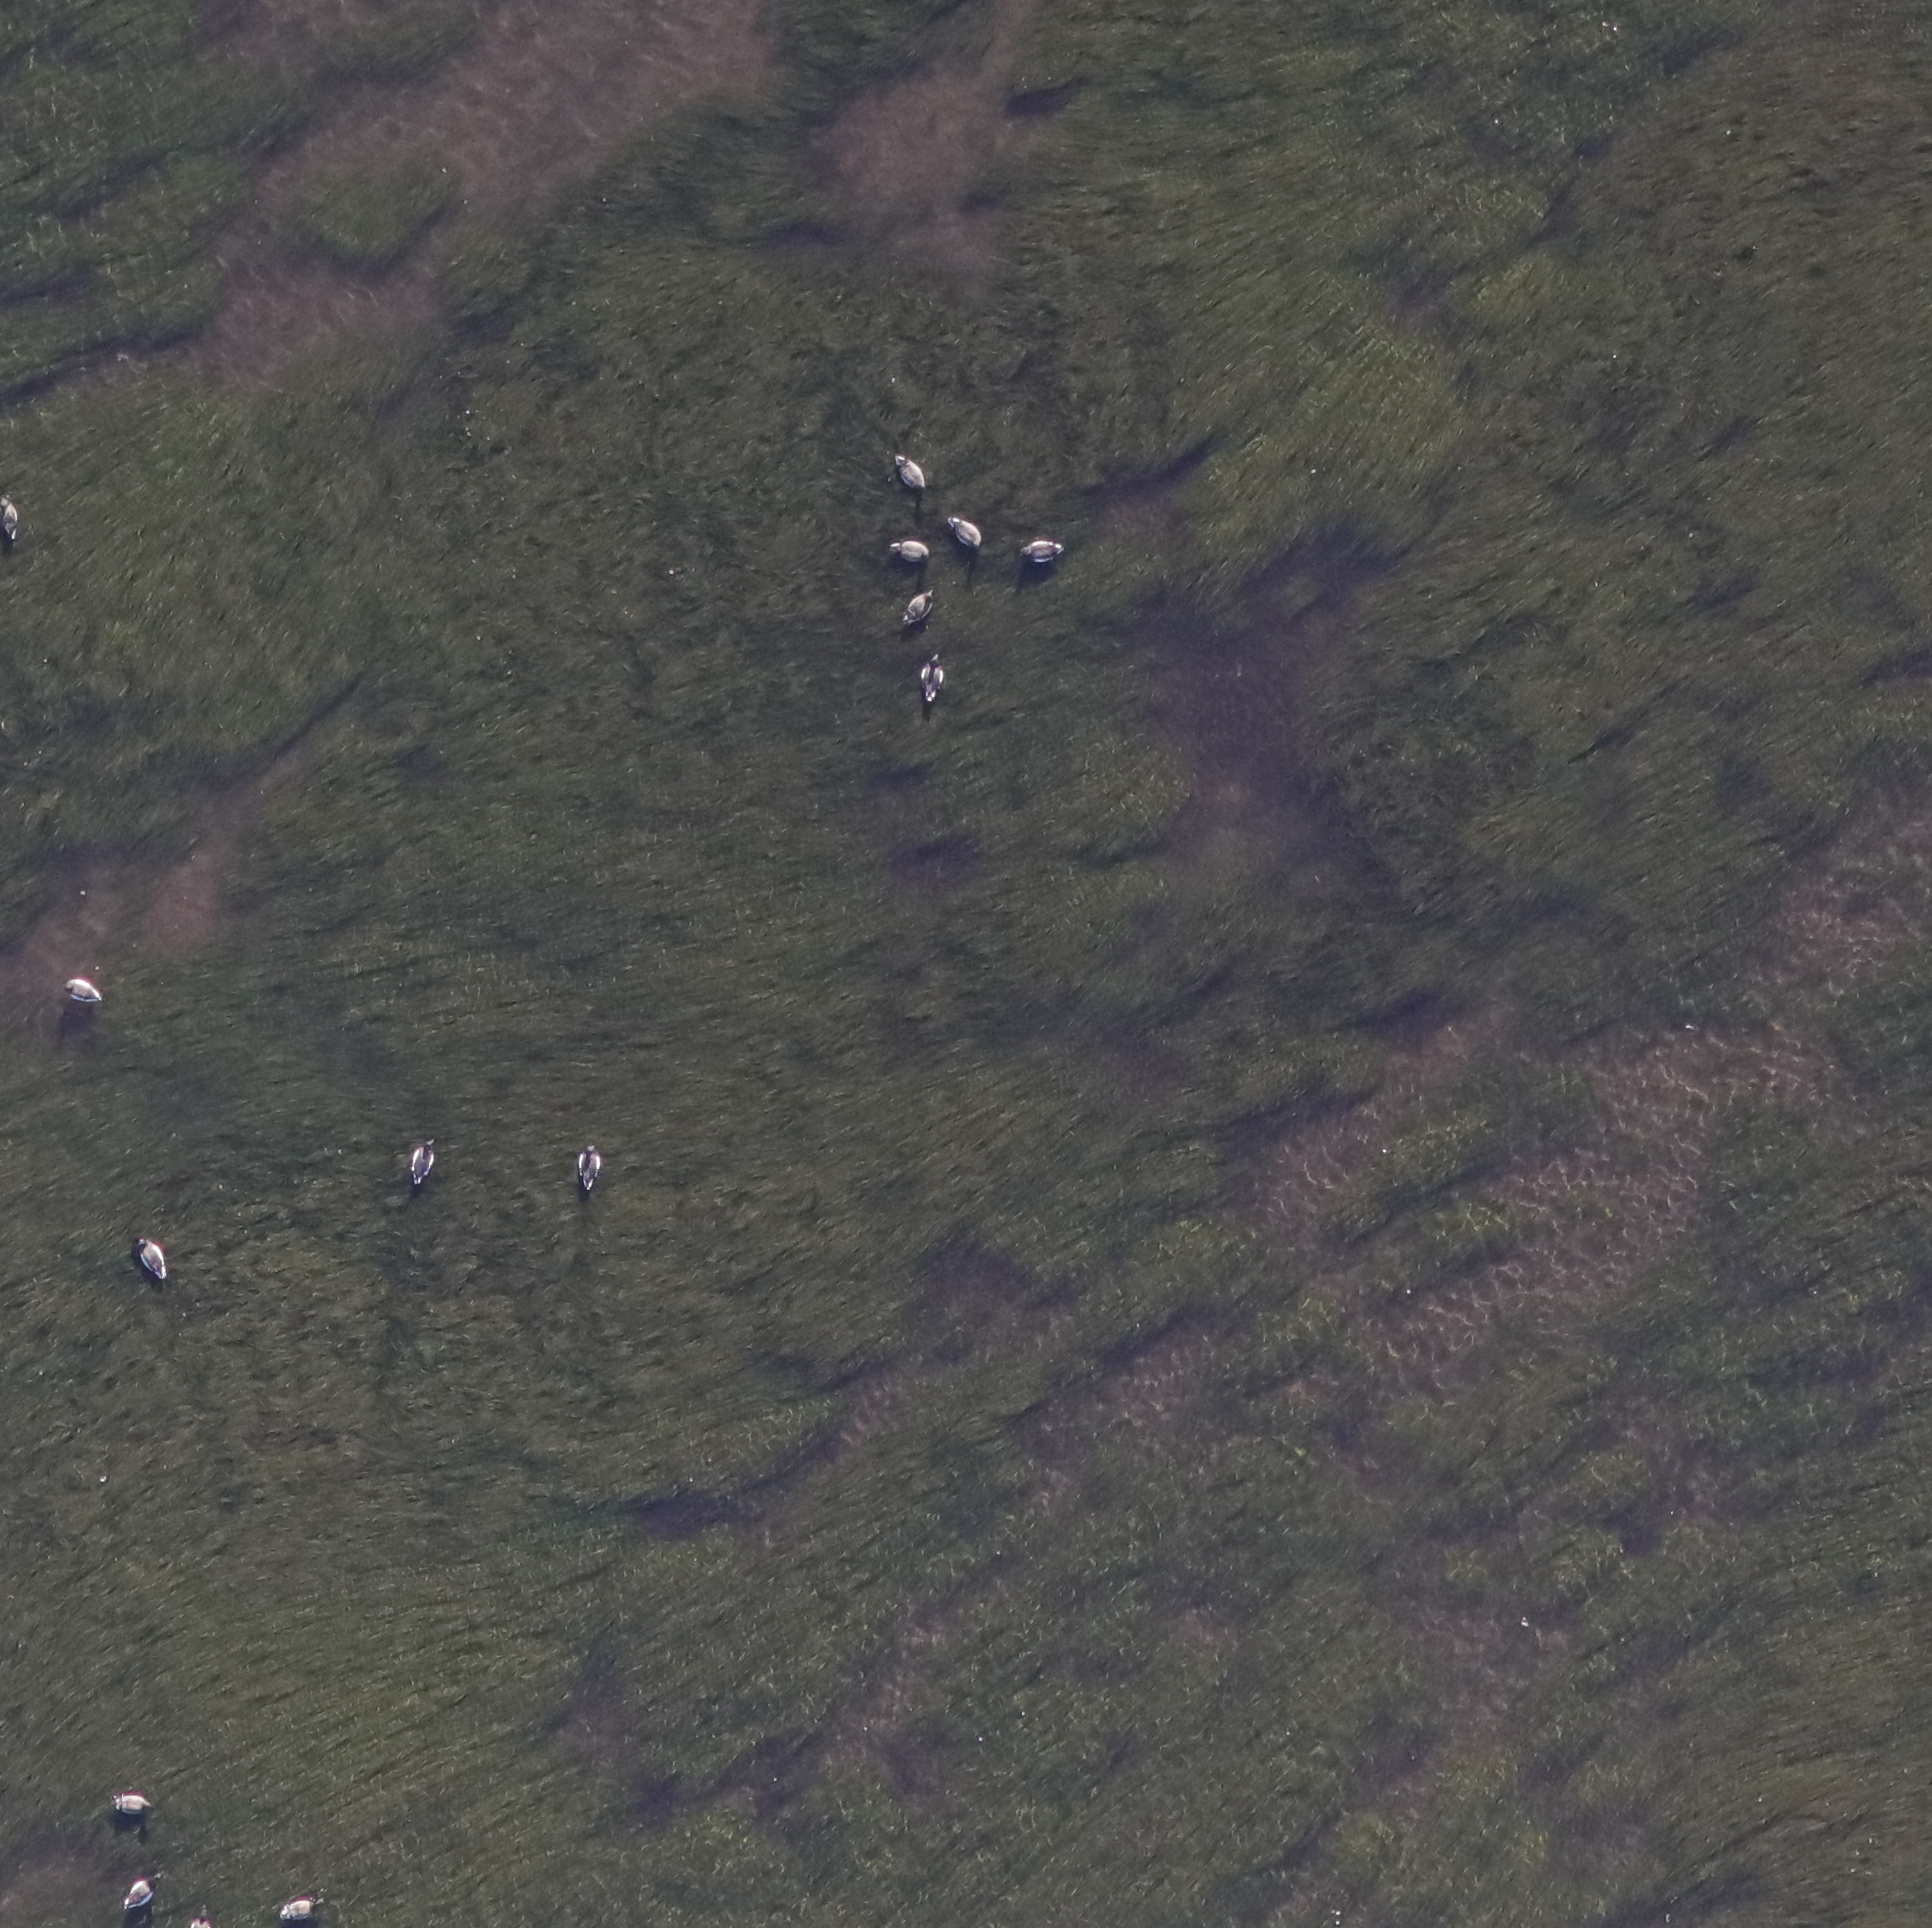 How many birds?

14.